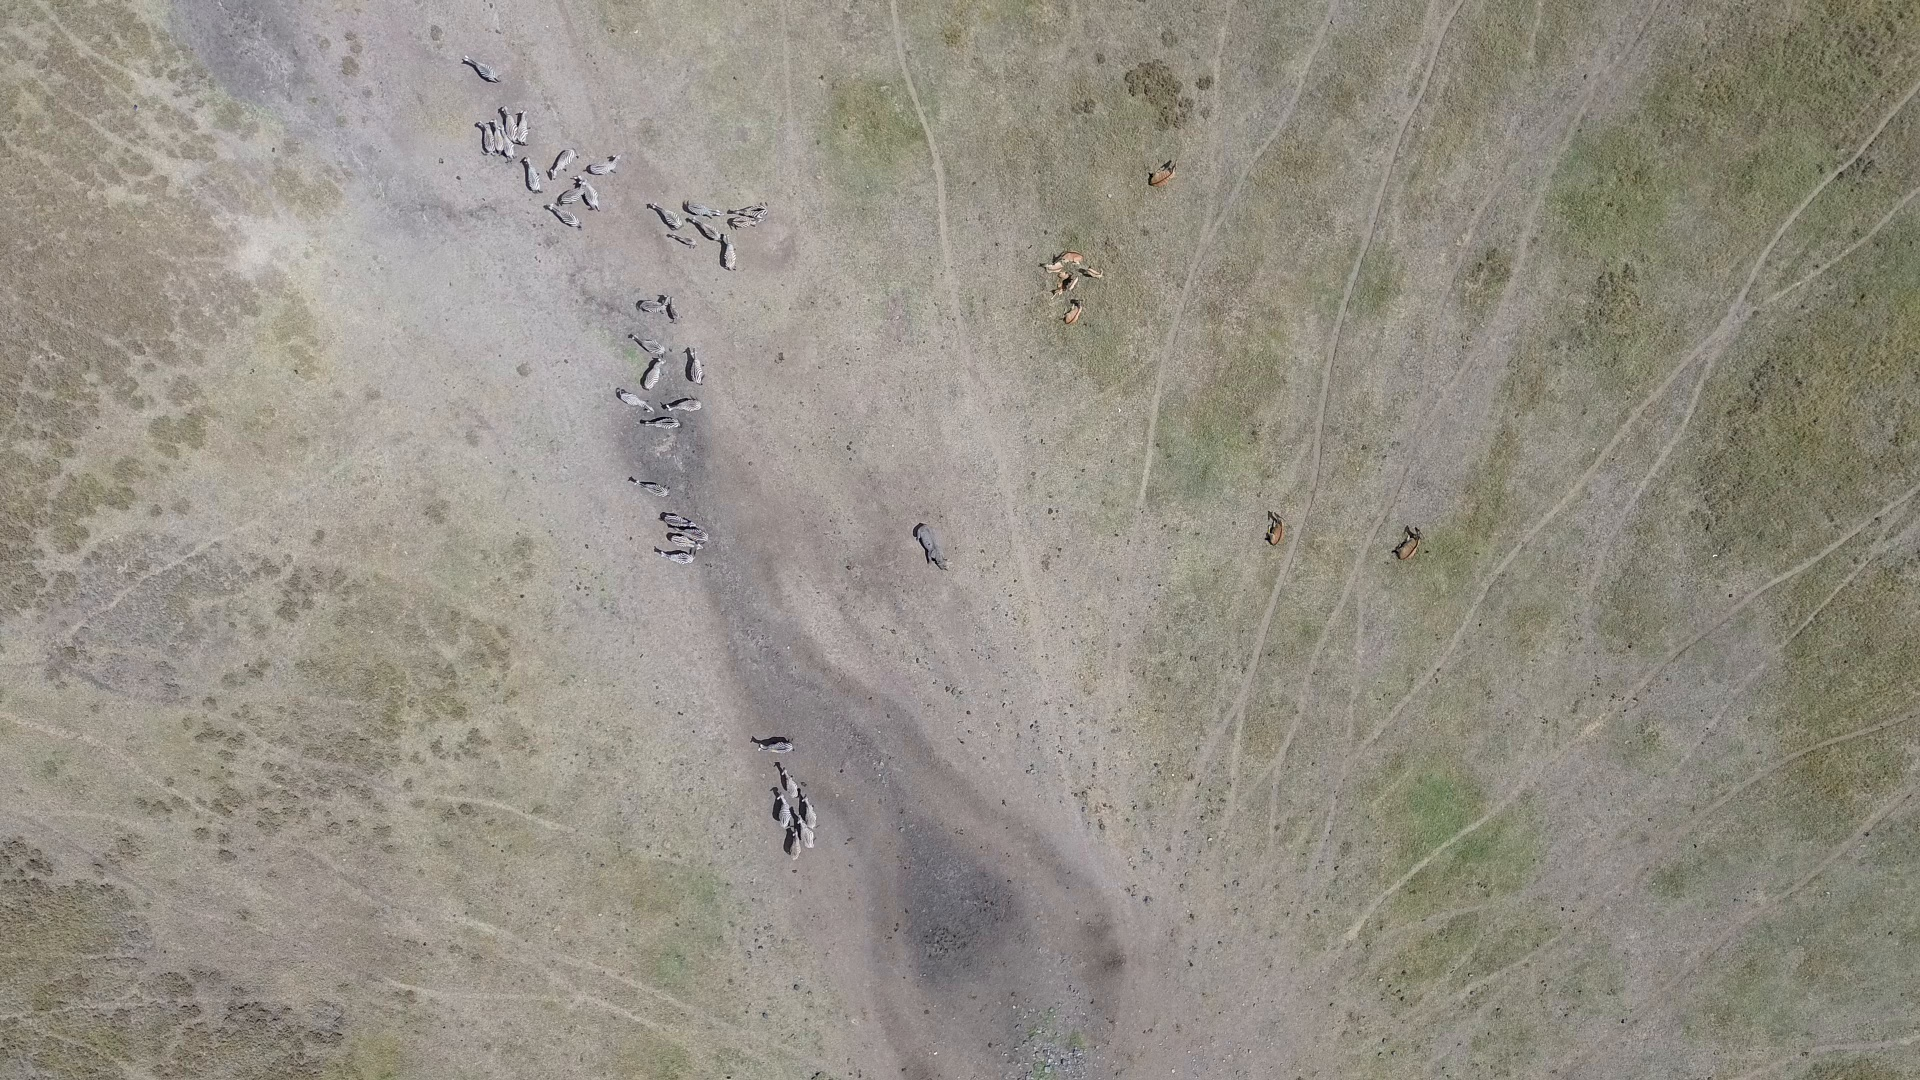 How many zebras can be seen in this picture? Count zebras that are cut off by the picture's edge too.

36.